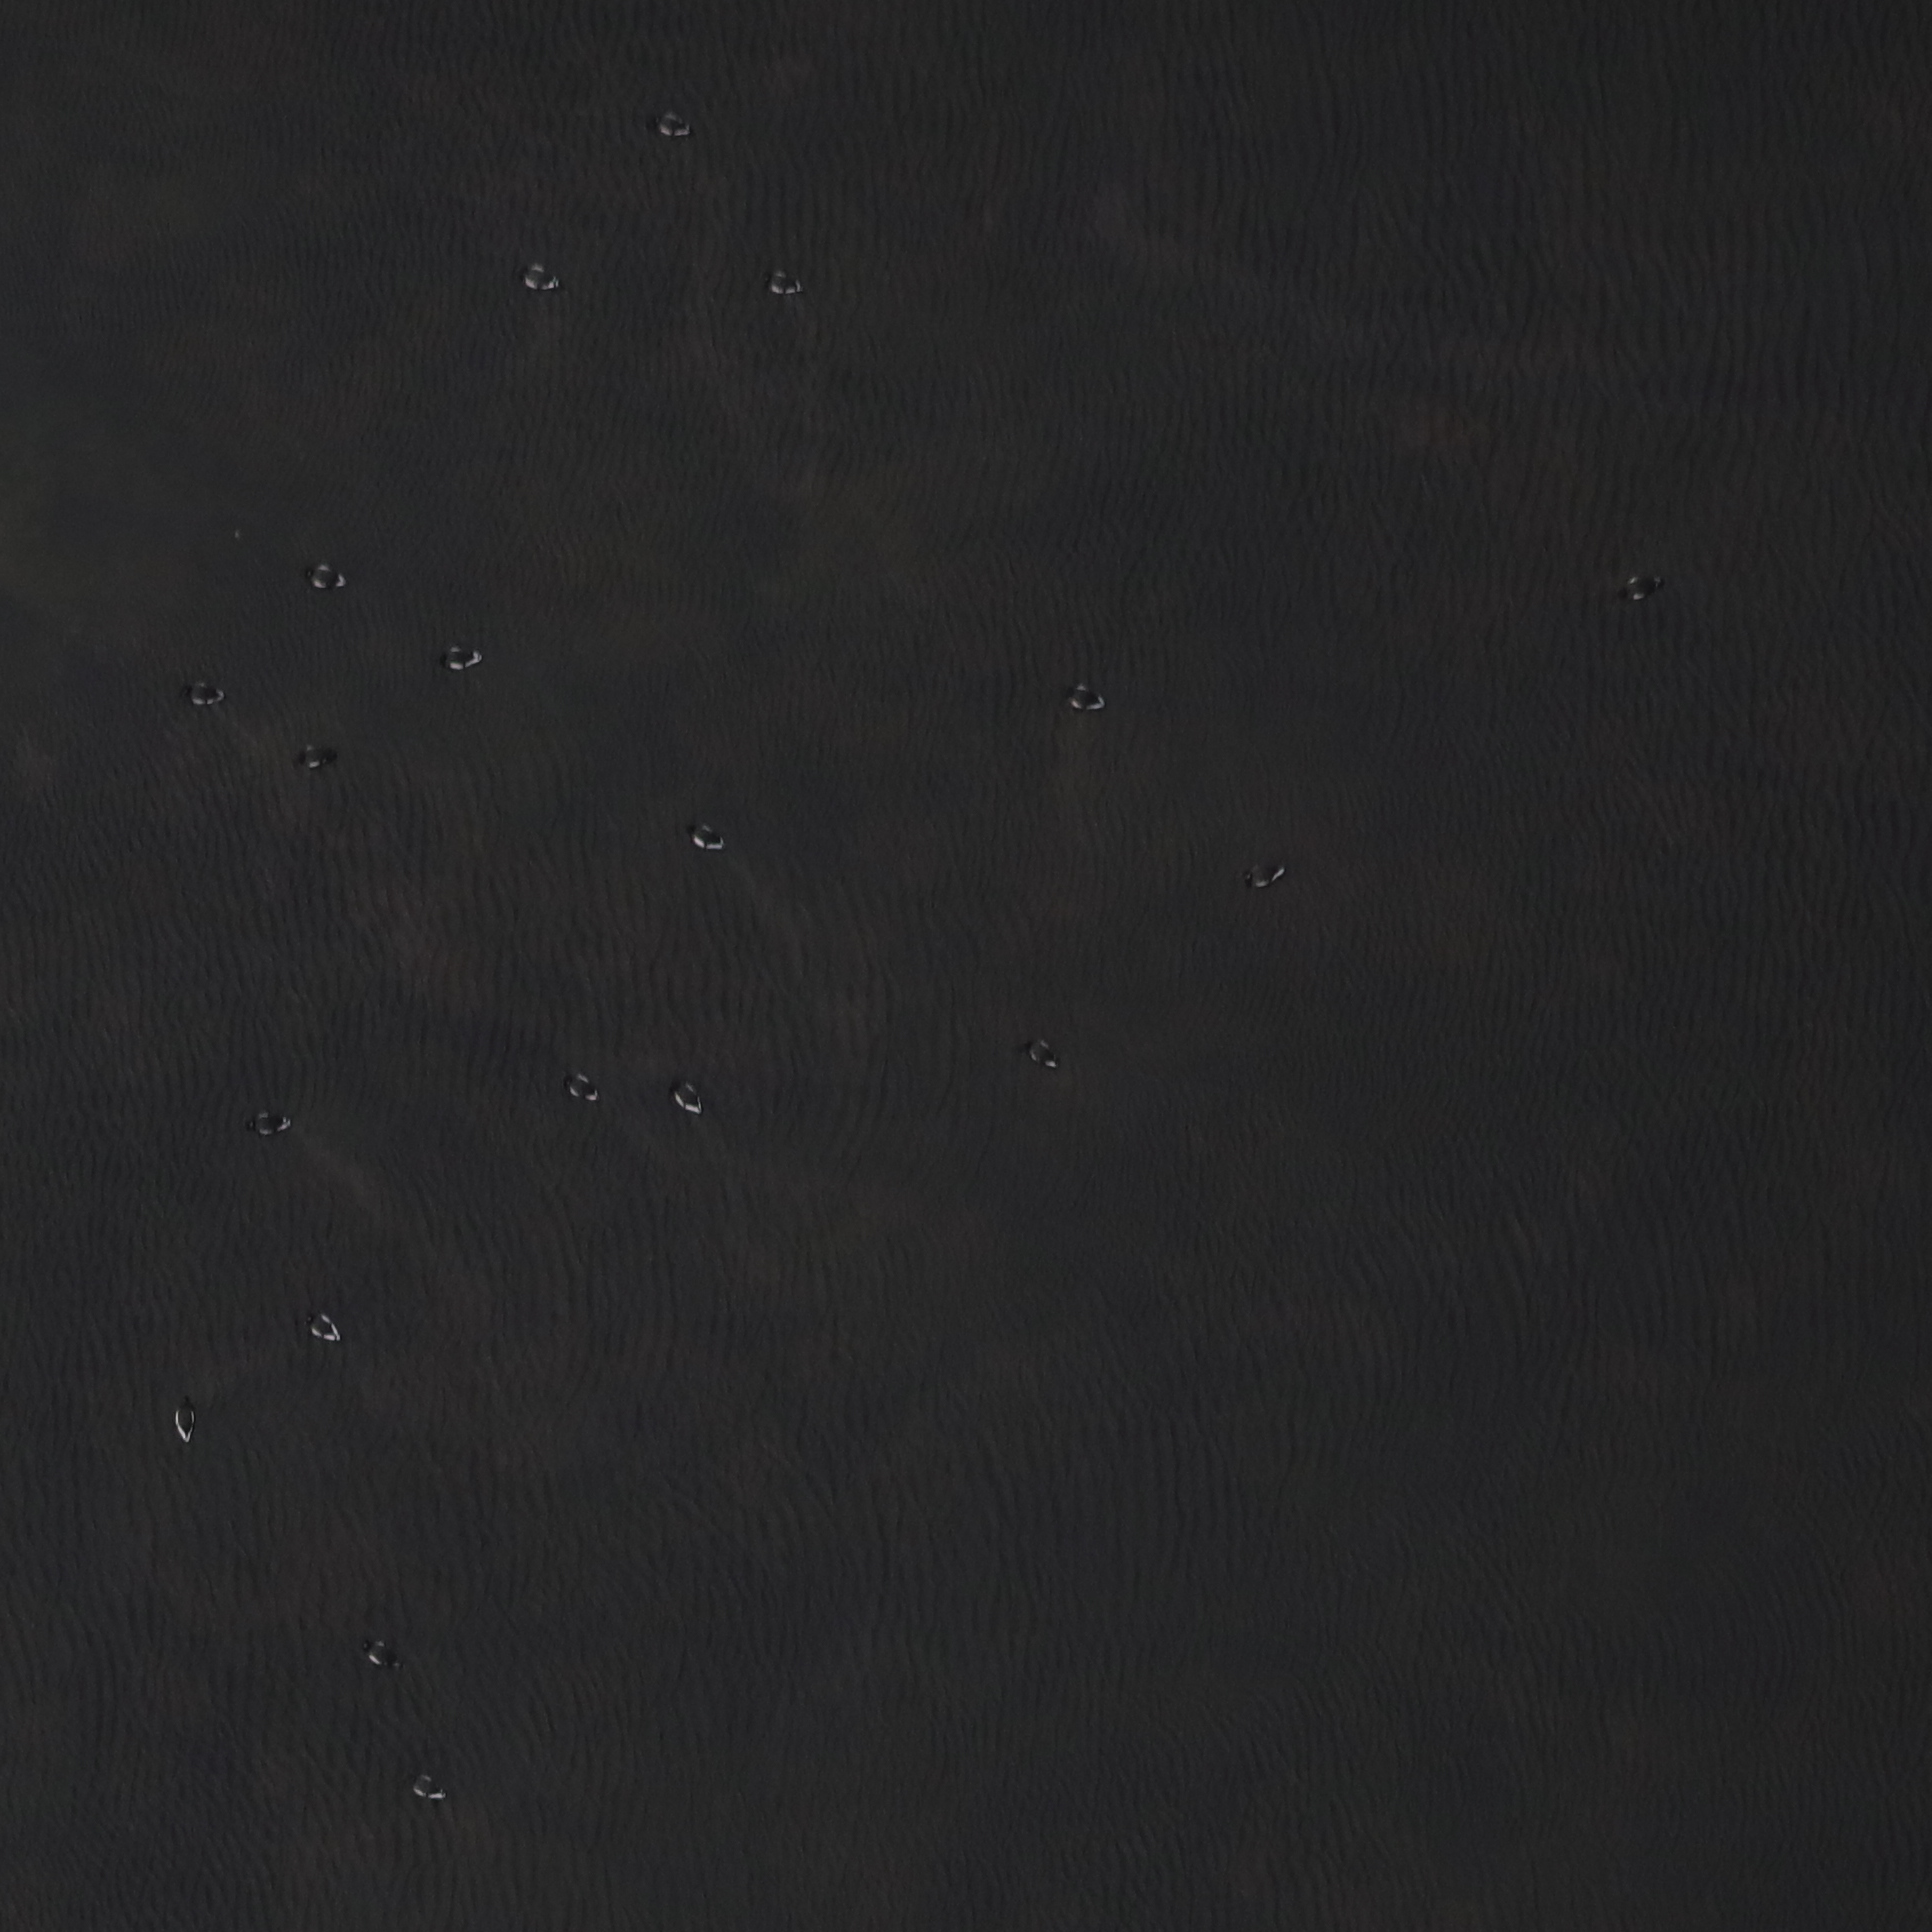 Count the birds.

19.